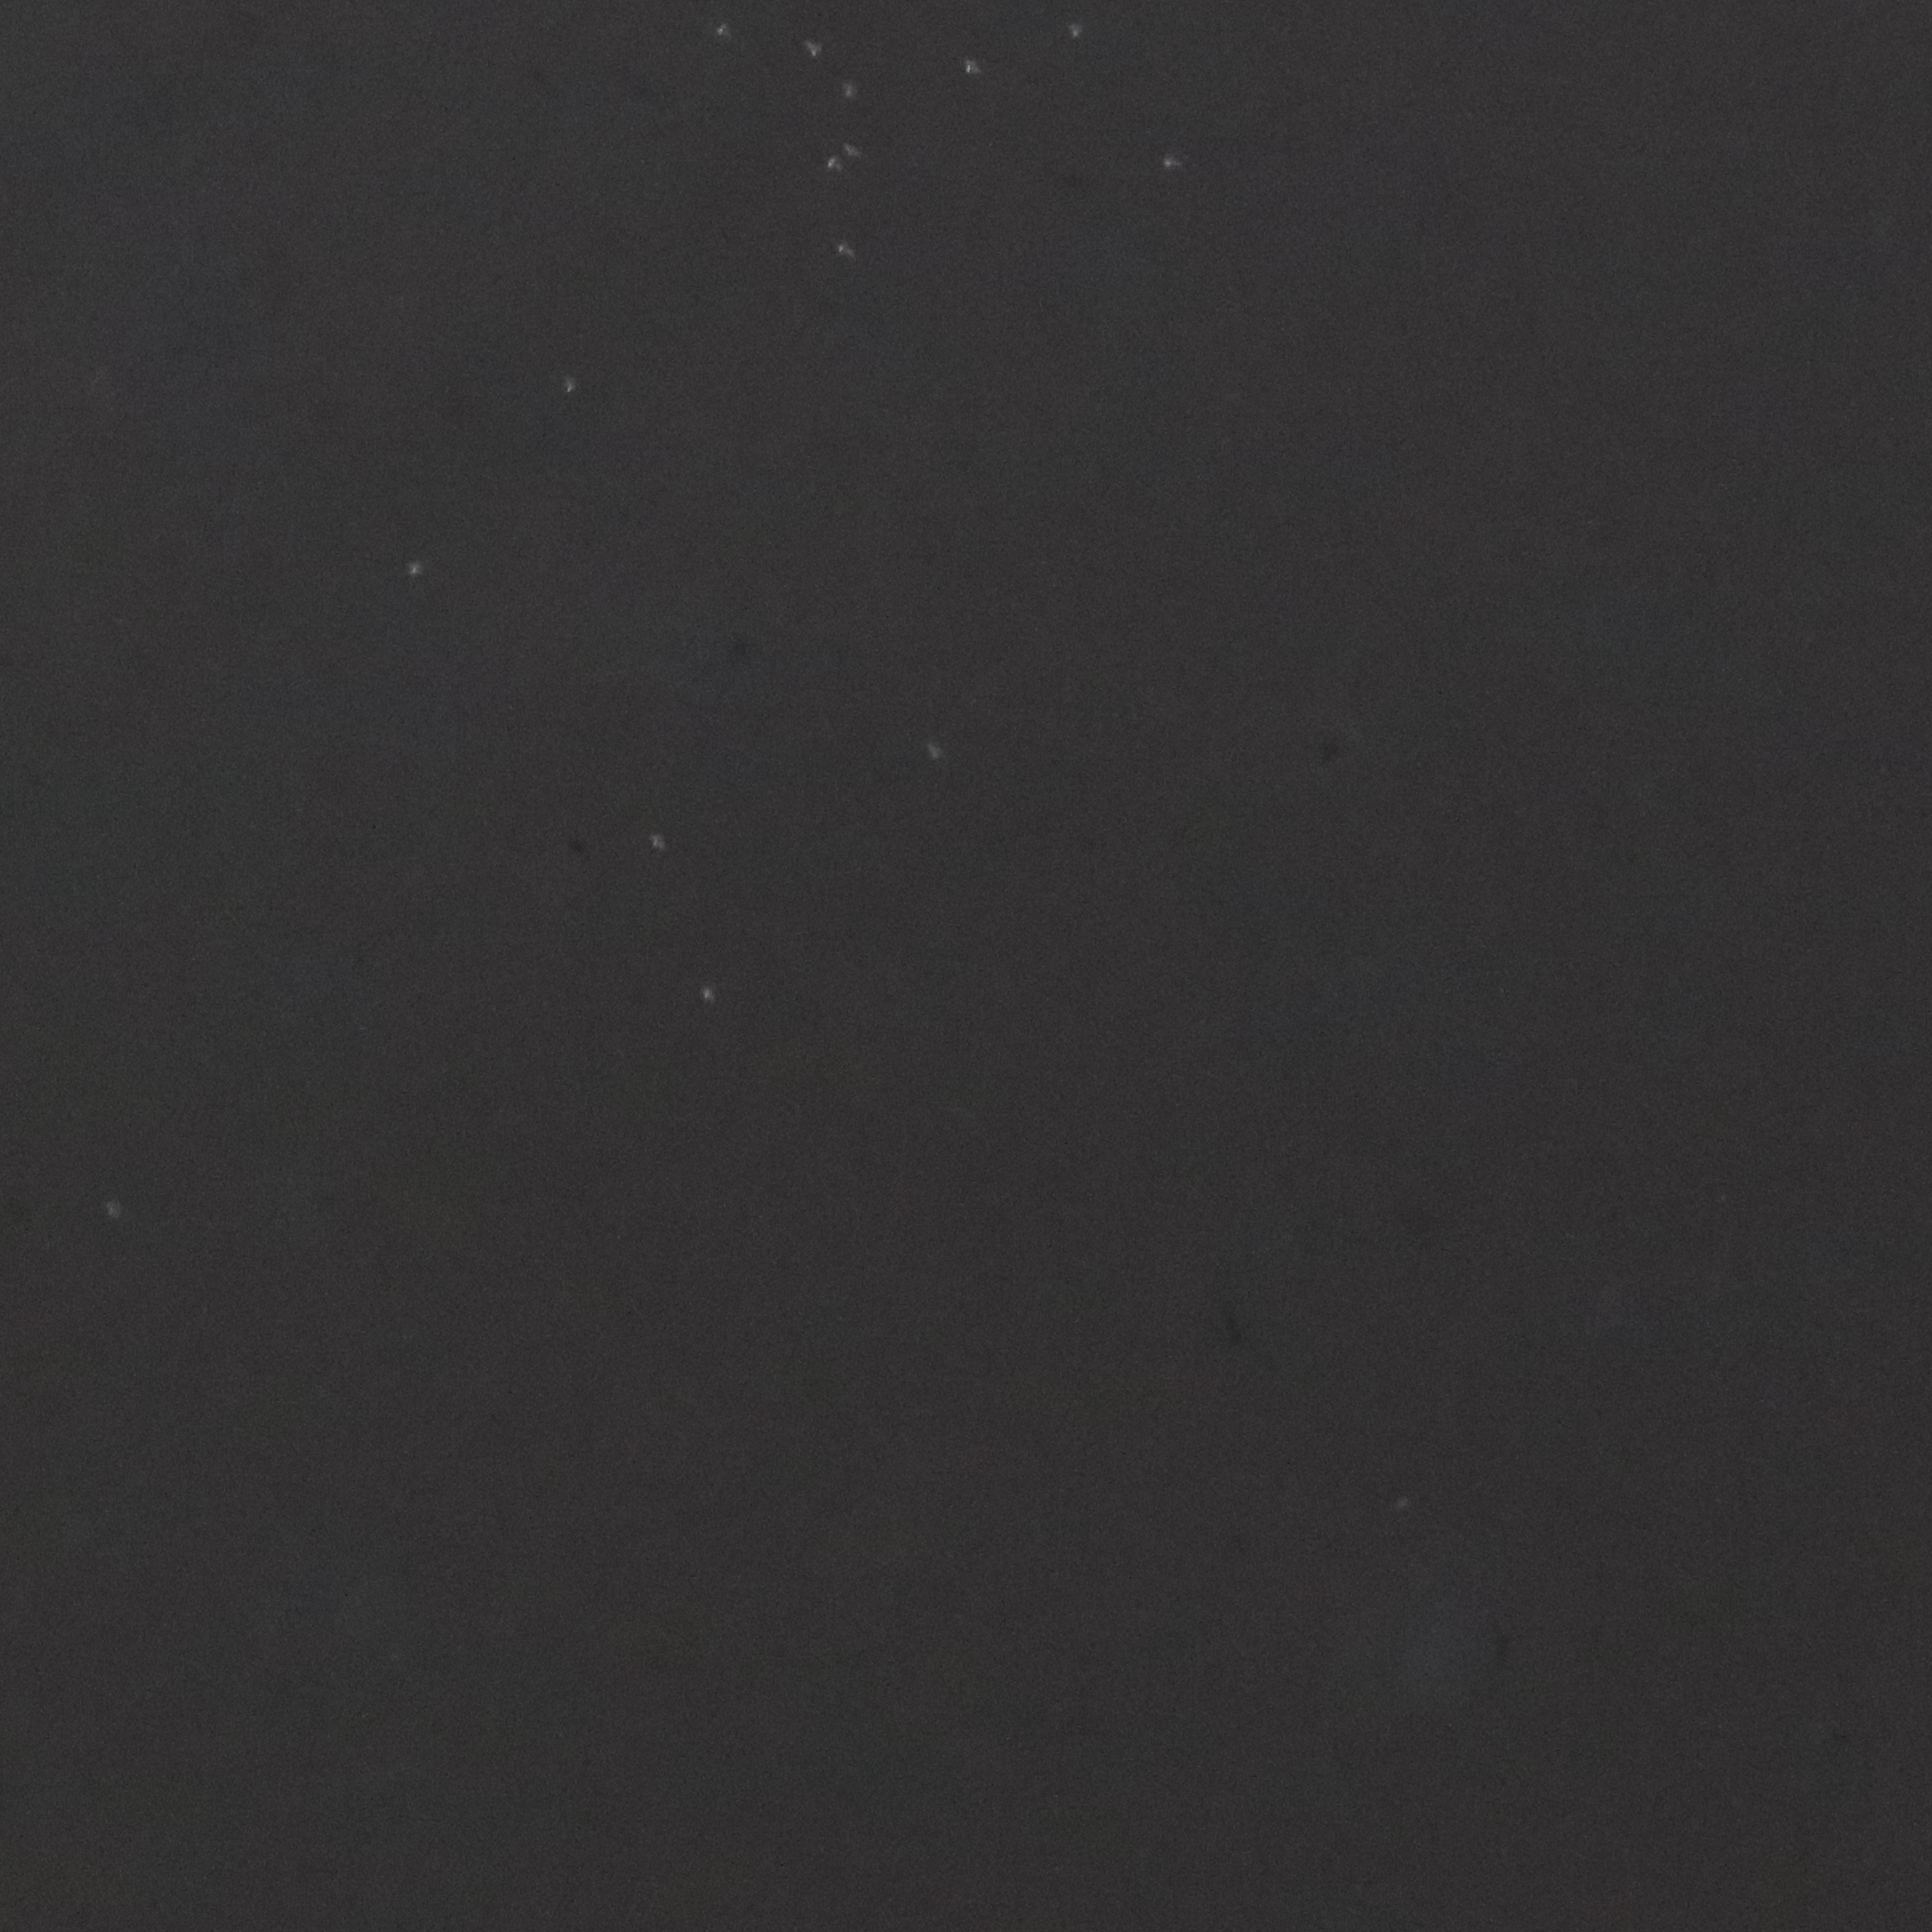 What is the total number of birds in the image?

15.